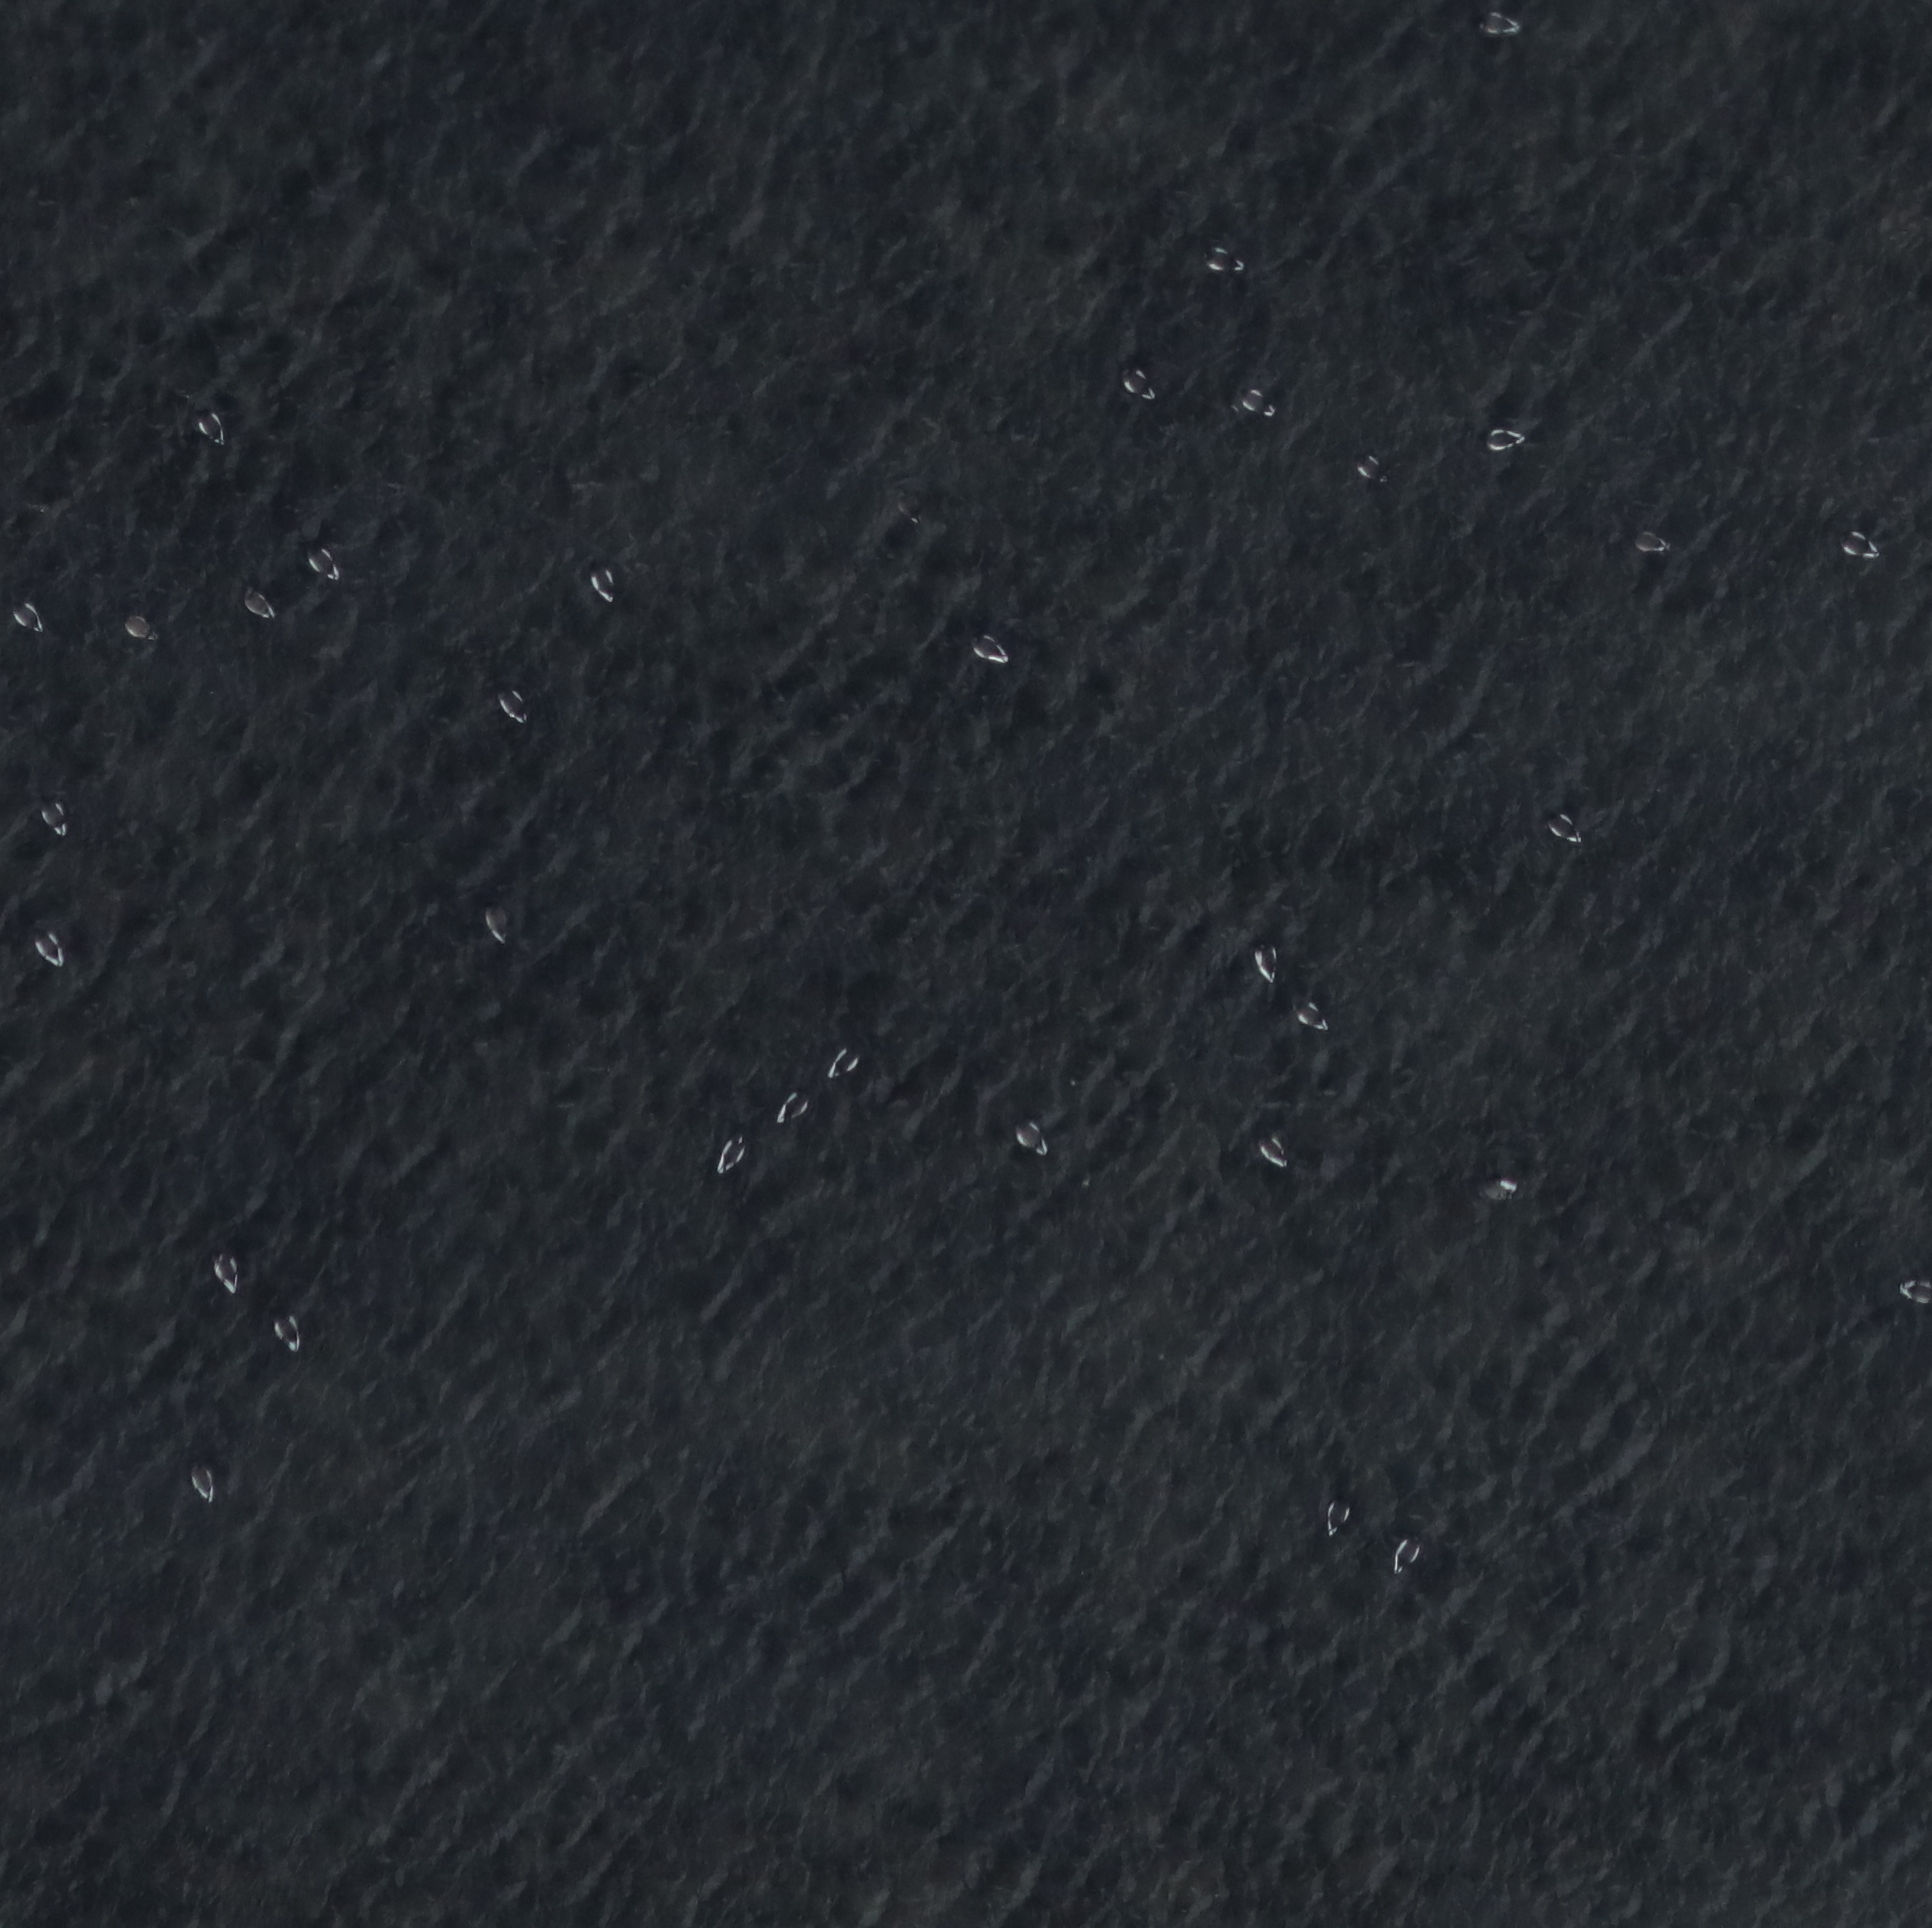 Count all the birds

34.